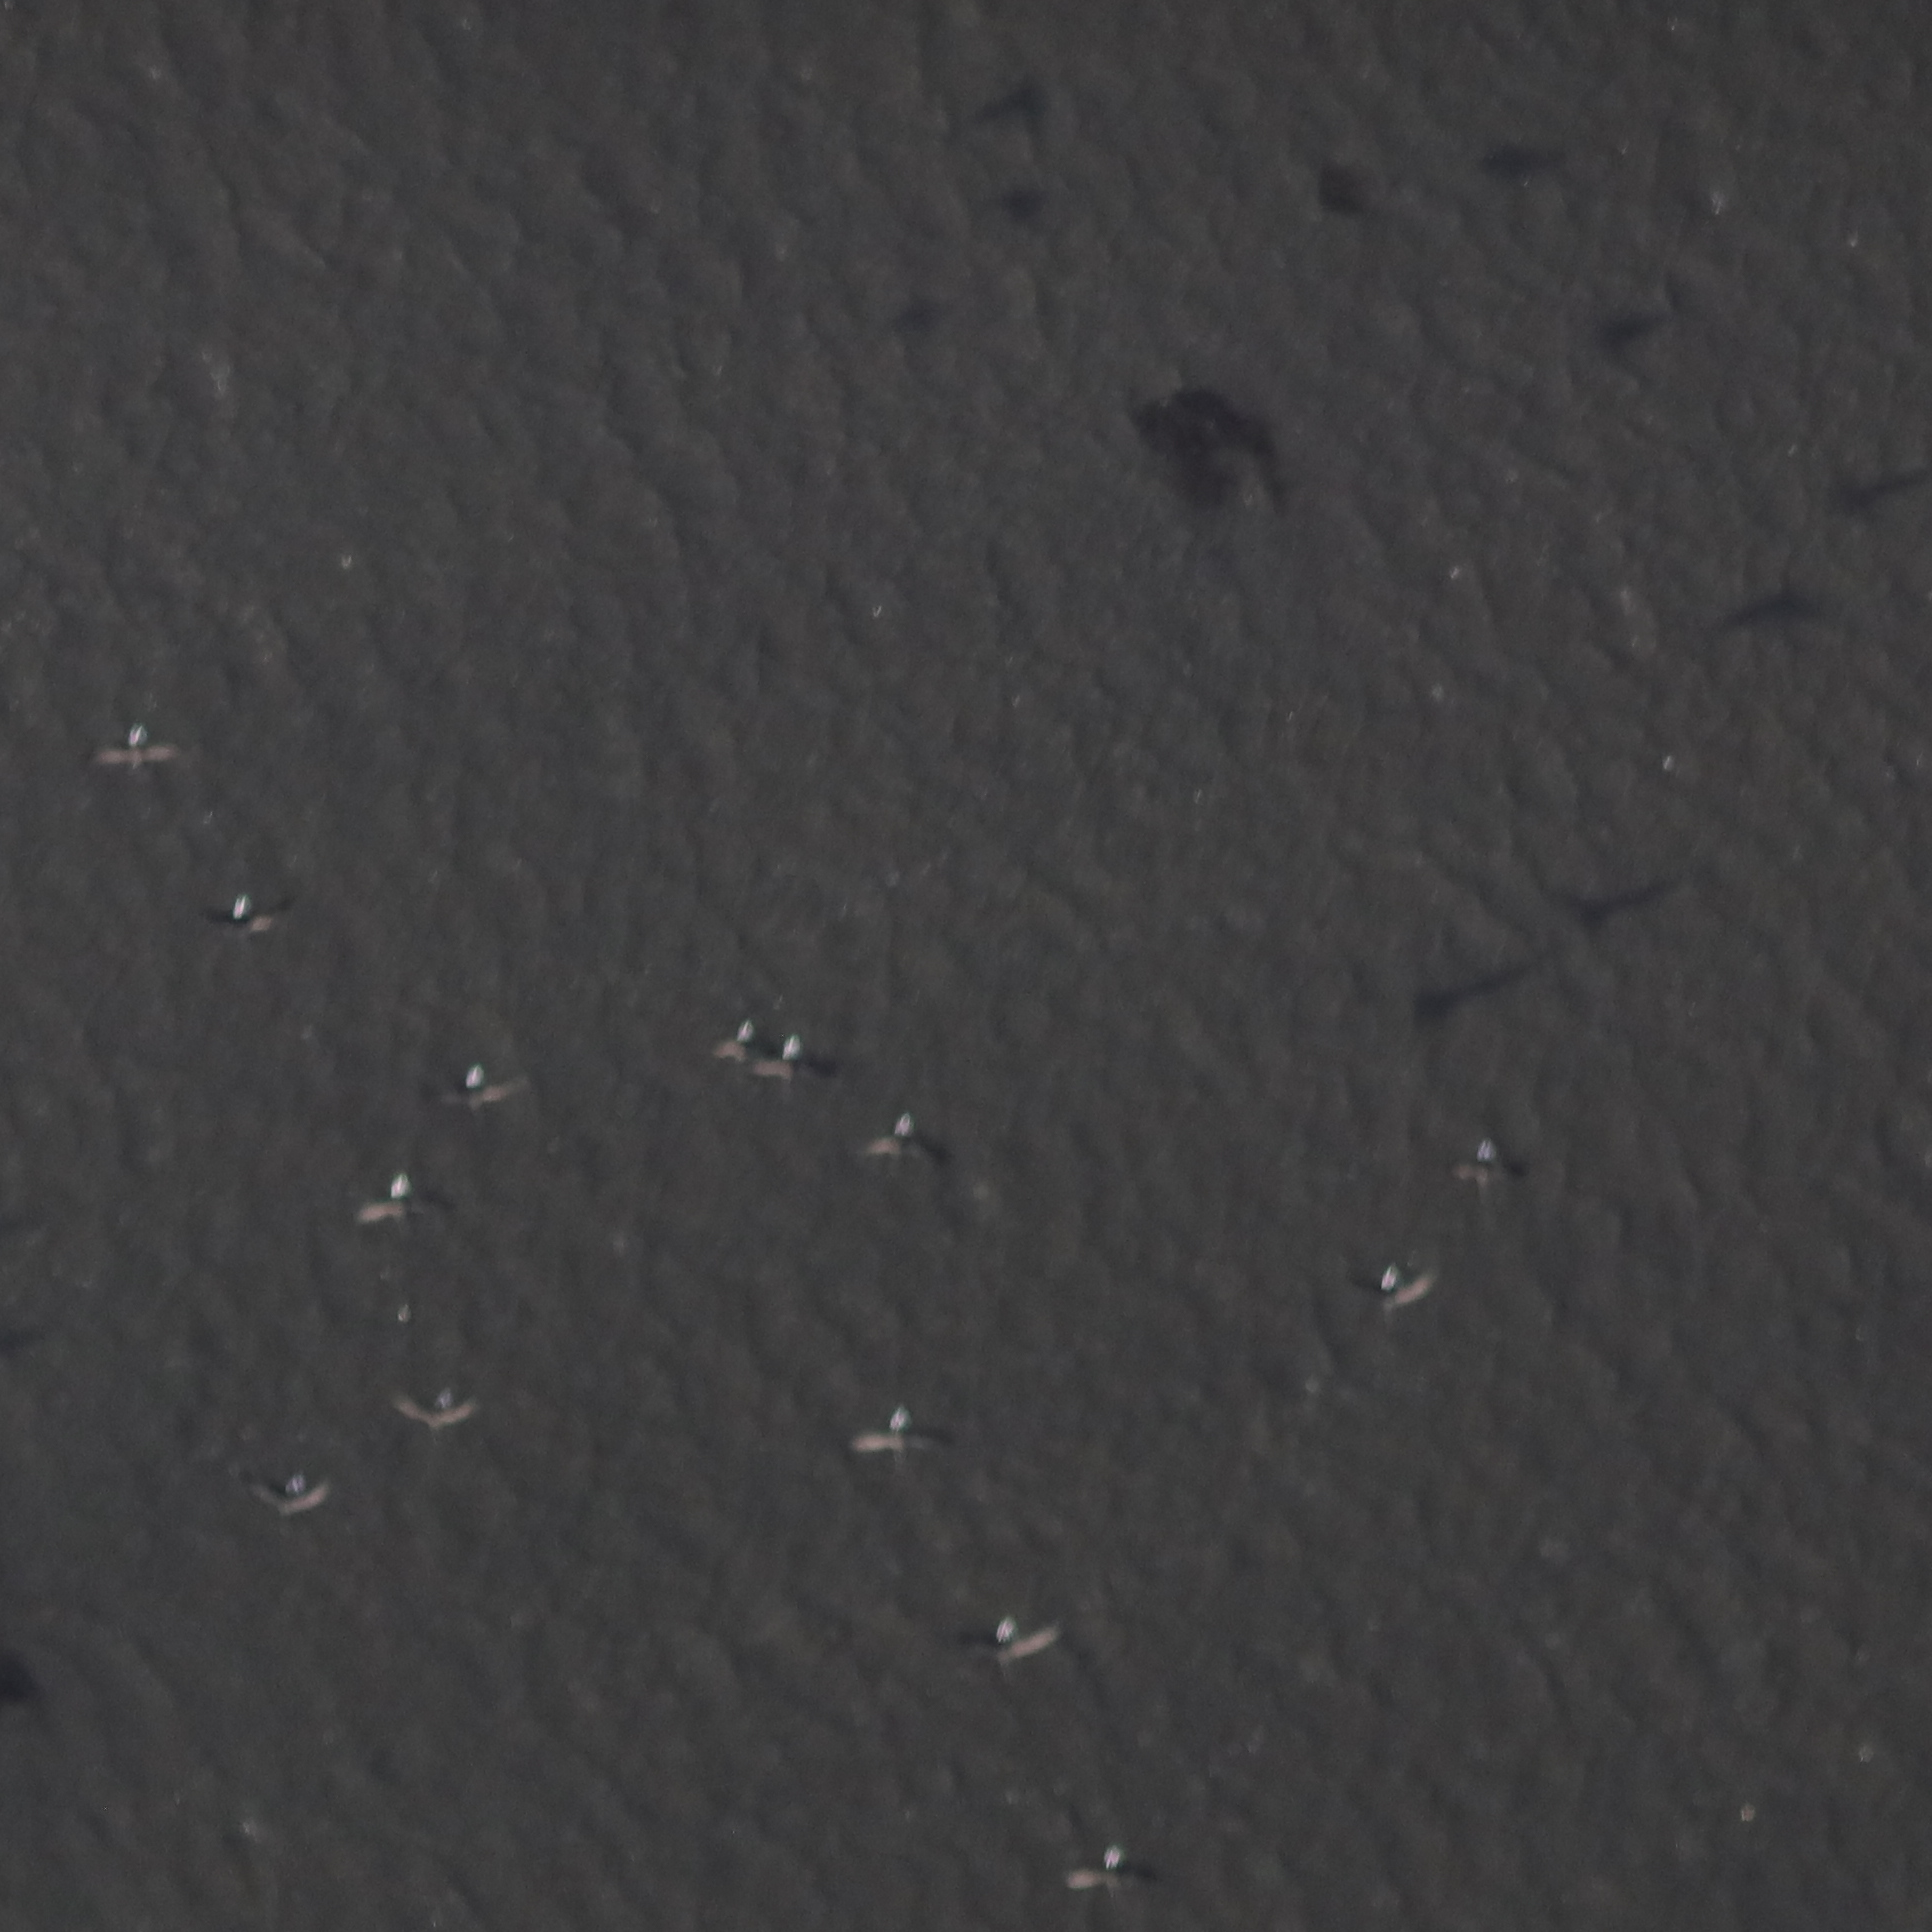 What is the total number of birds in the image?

14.